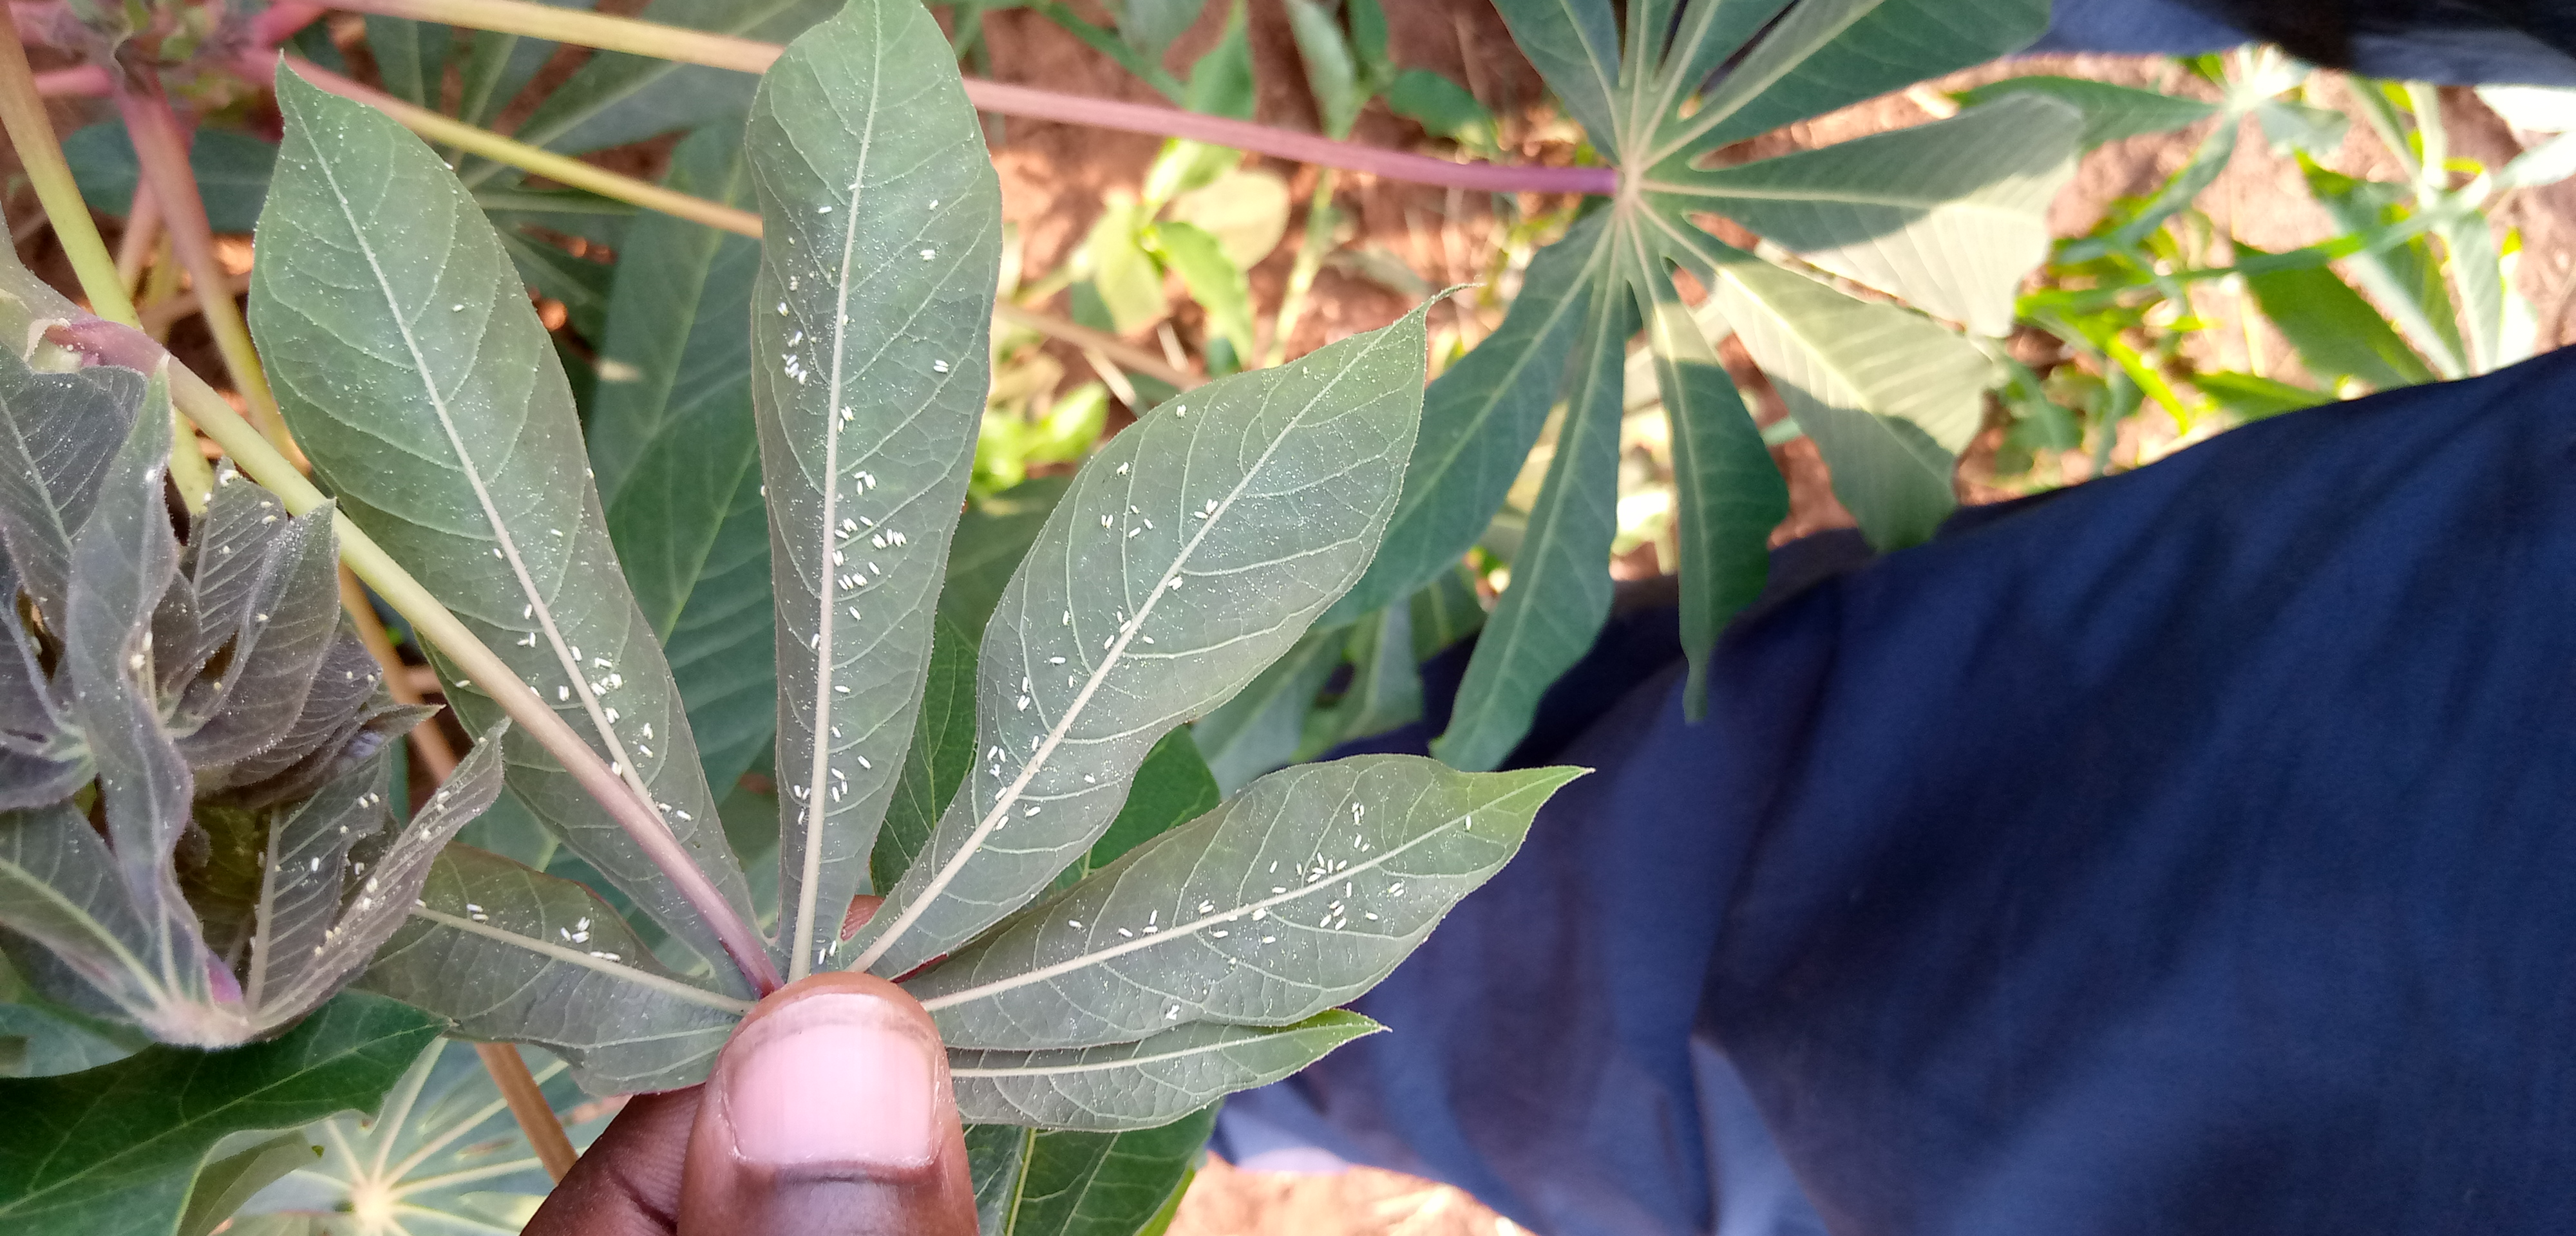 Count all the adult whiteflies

190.